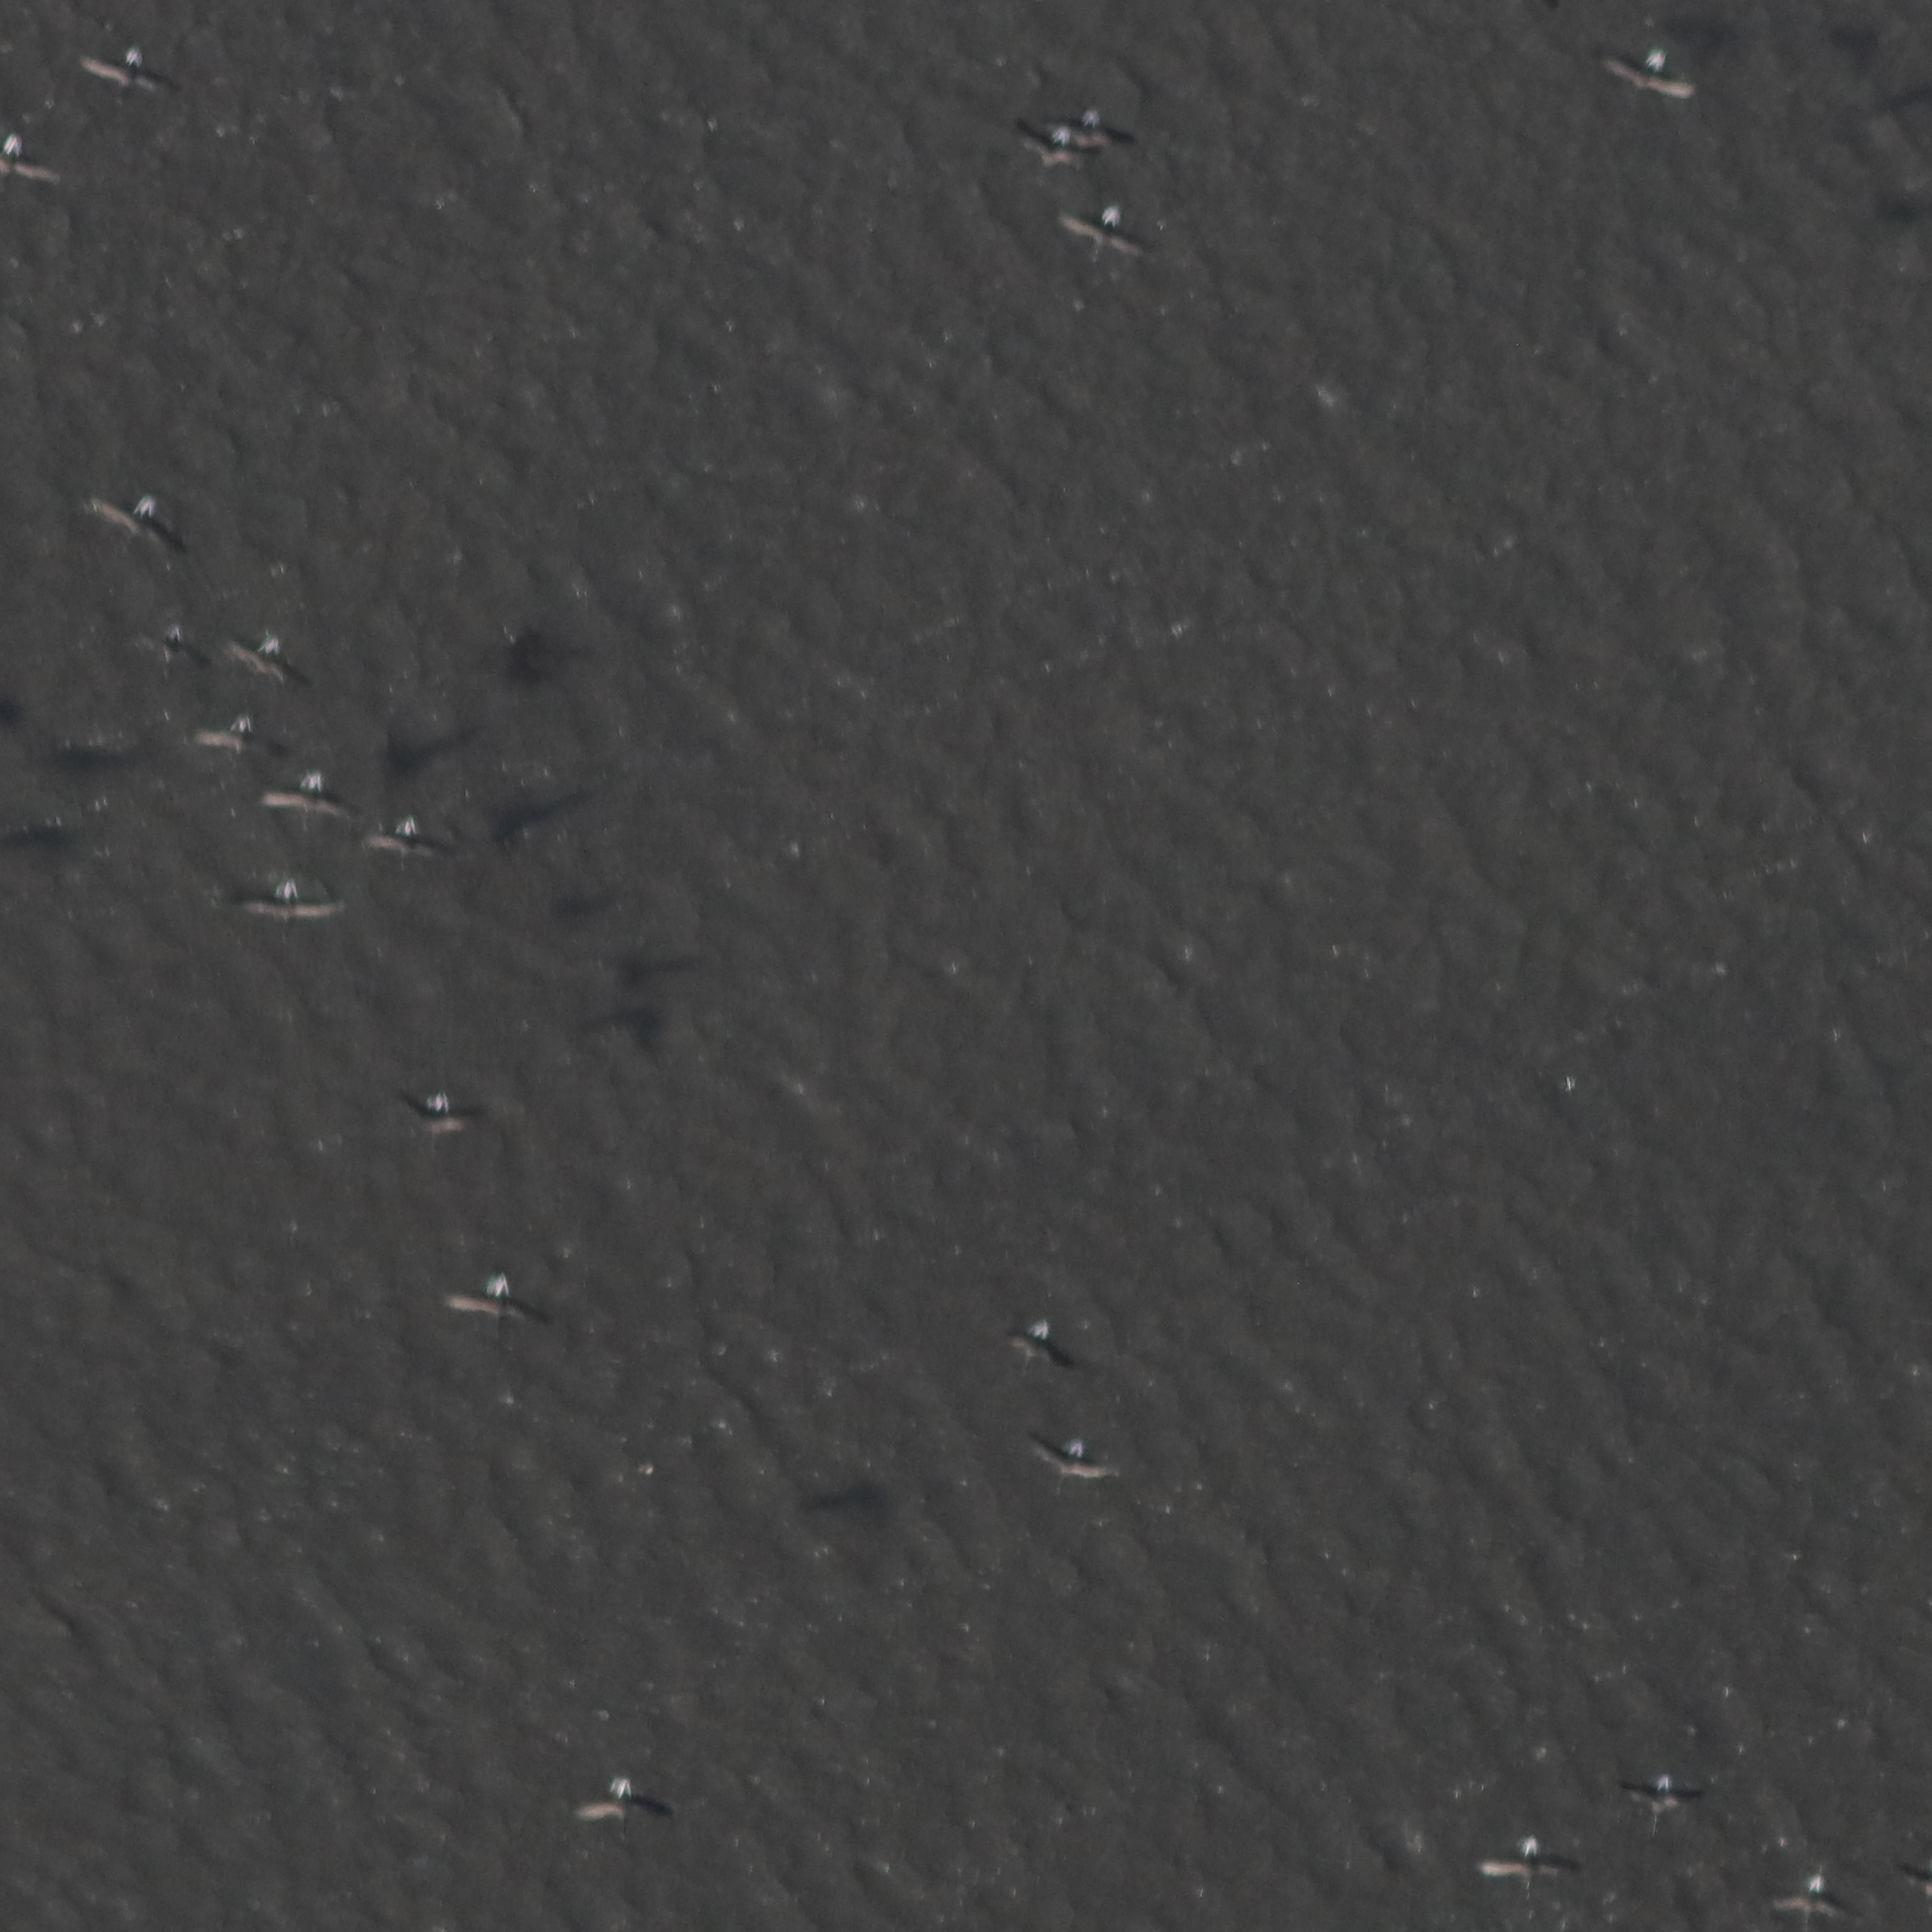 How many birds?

22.